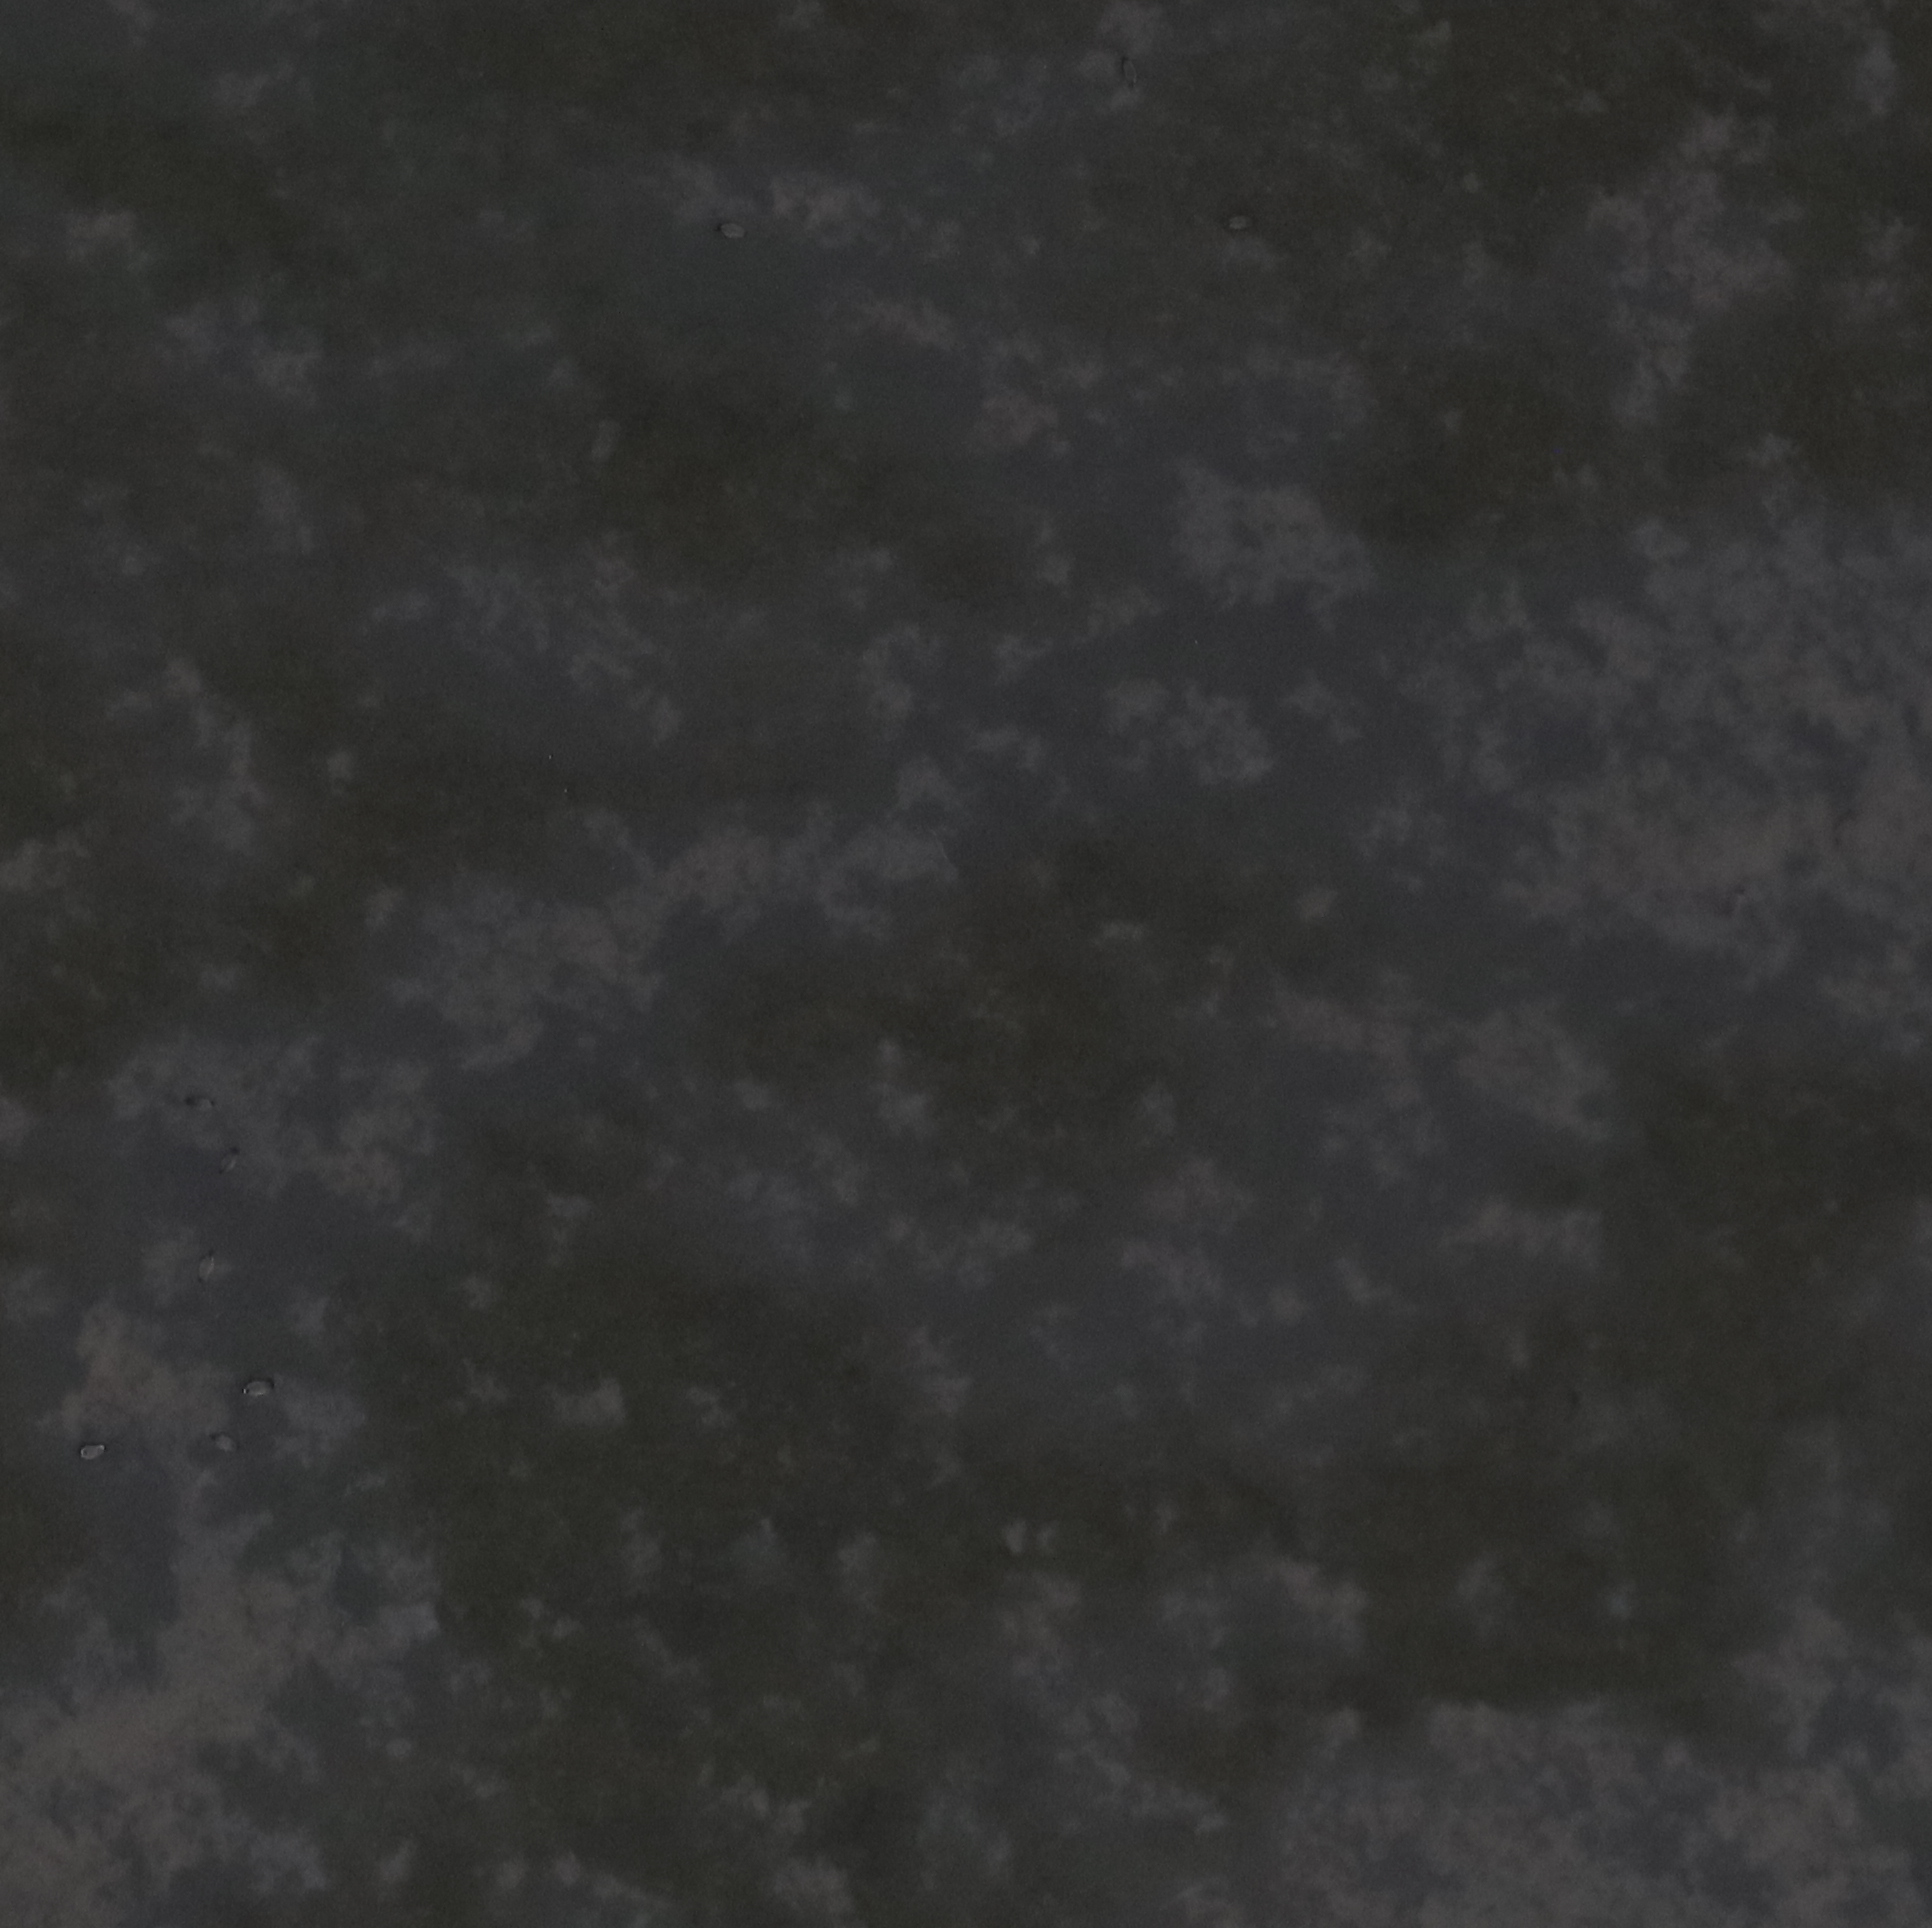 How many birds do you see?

11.